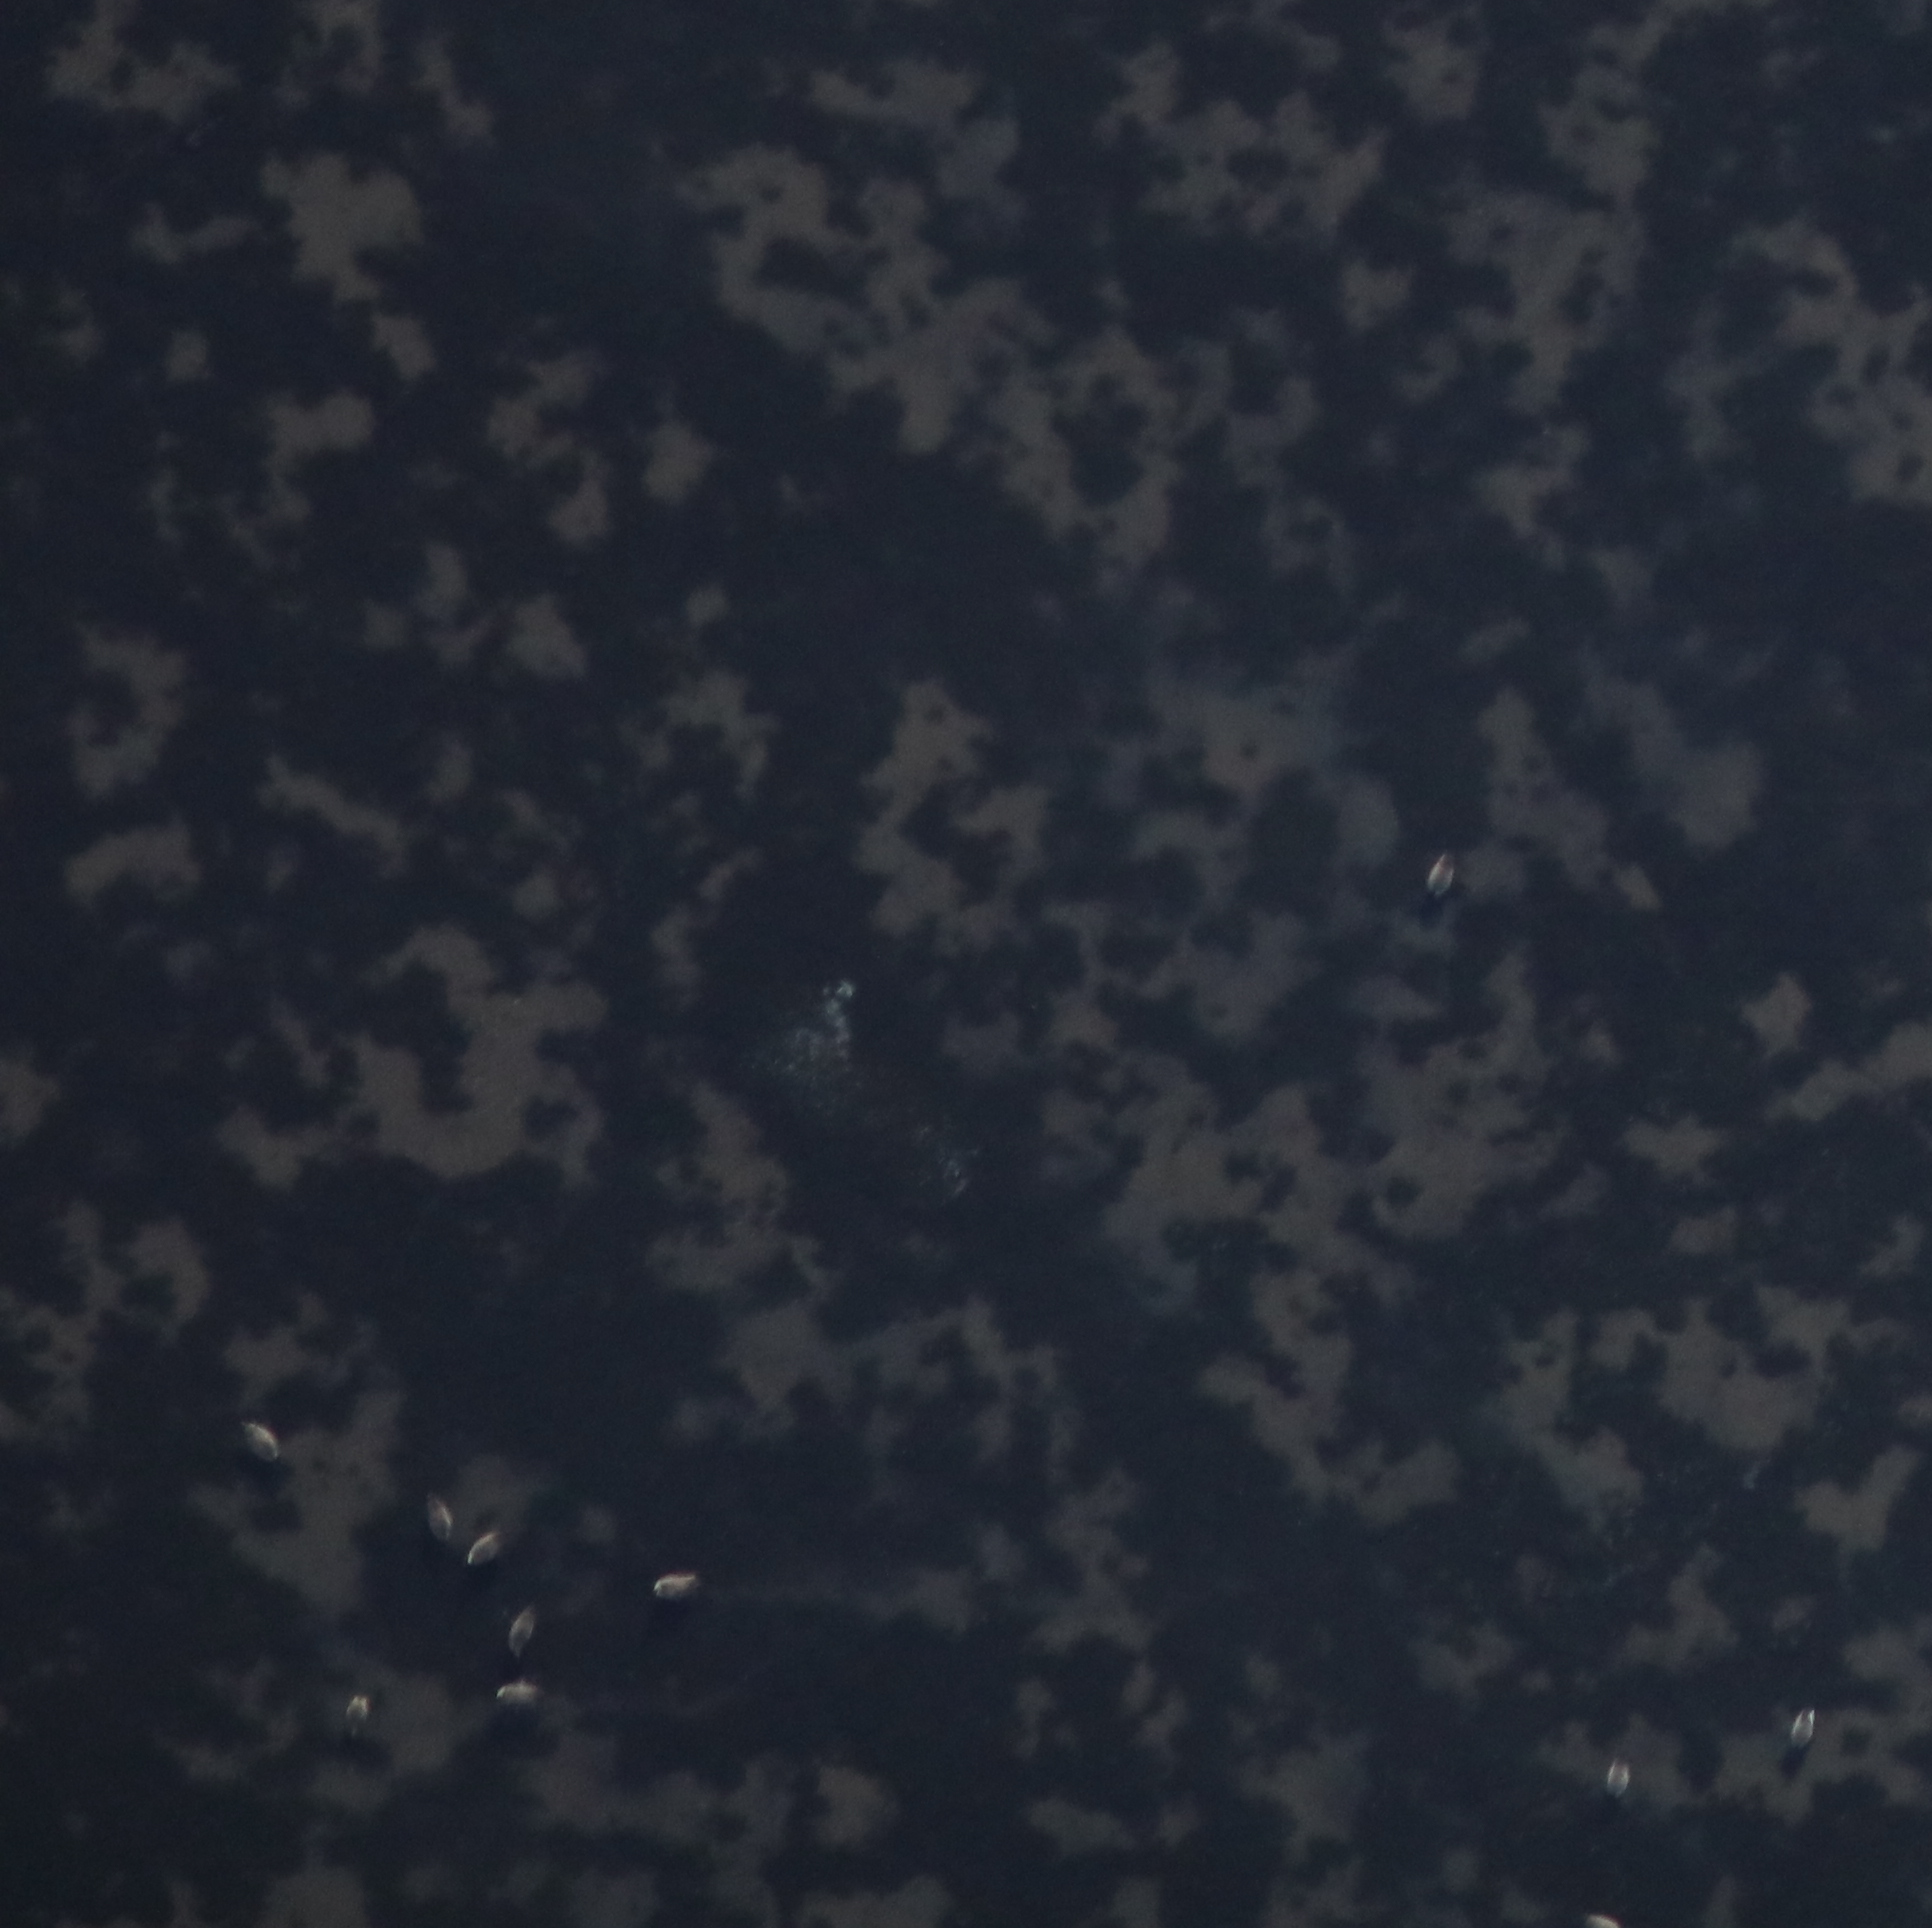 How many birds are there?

10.